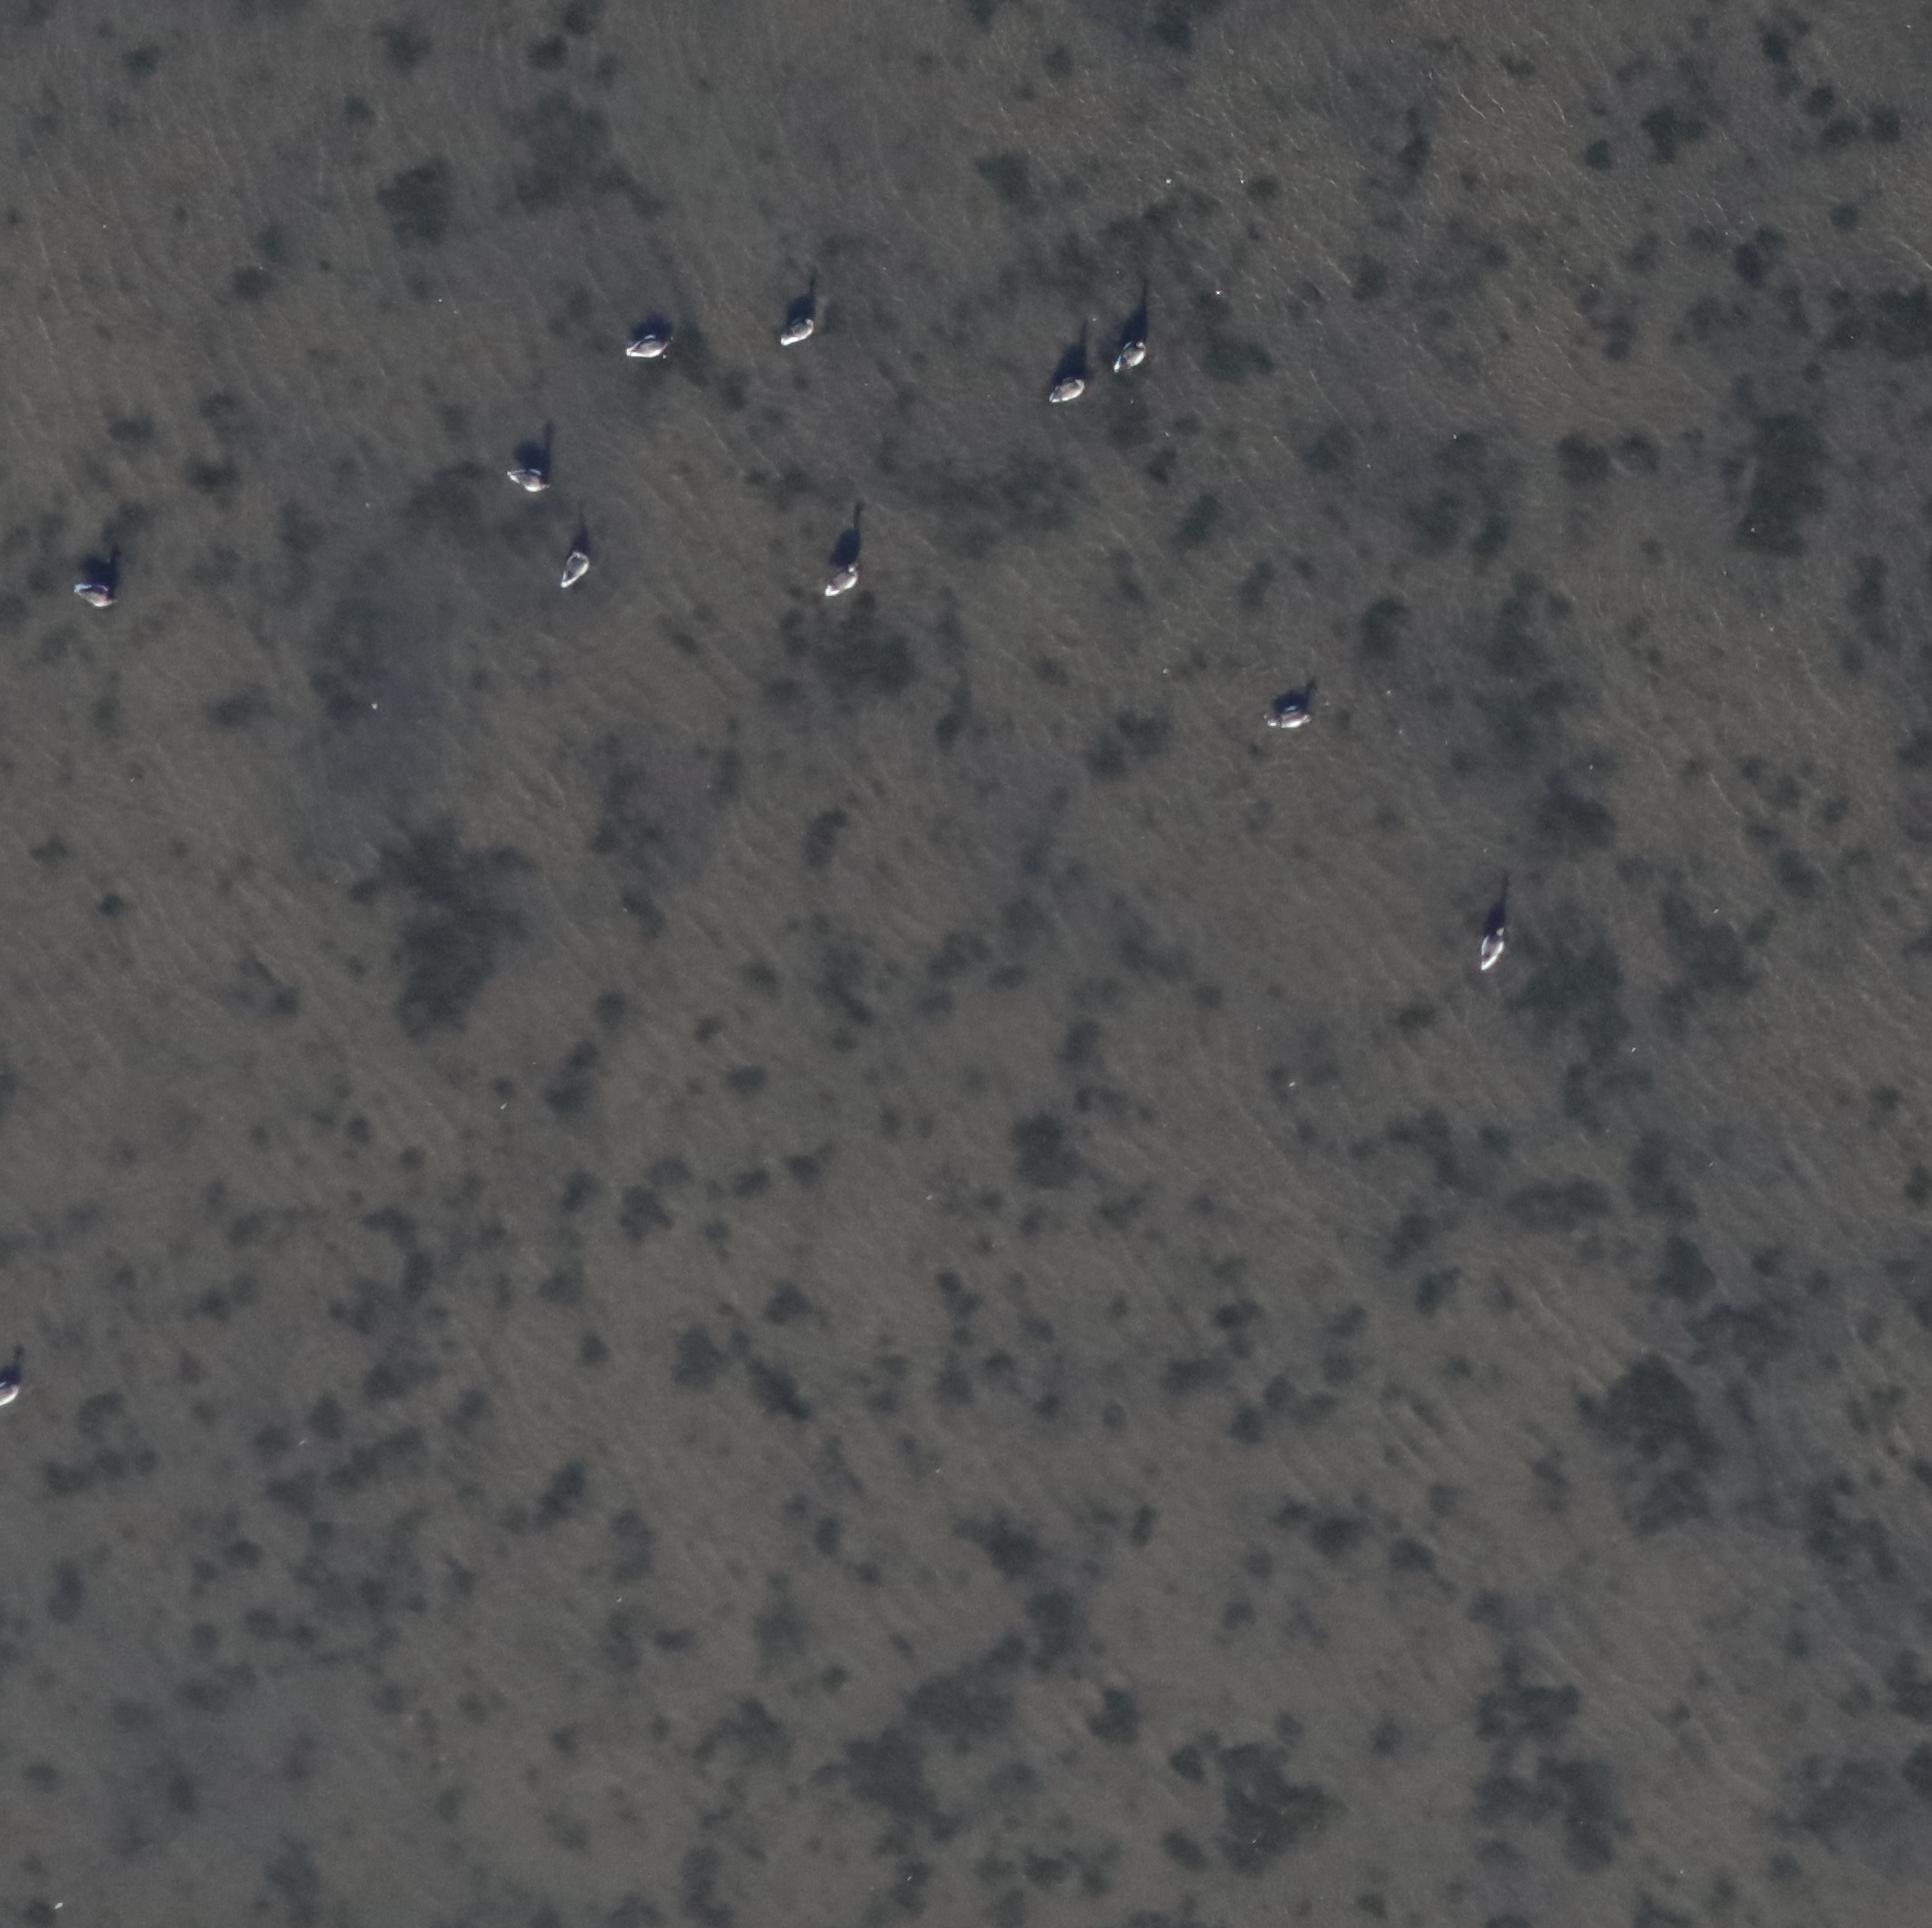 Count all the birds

11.